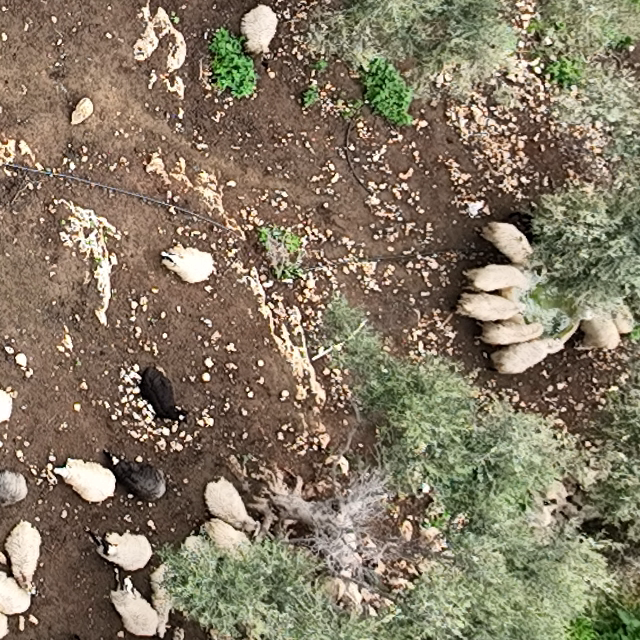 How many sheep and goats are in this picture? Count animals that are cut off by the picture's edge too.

24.